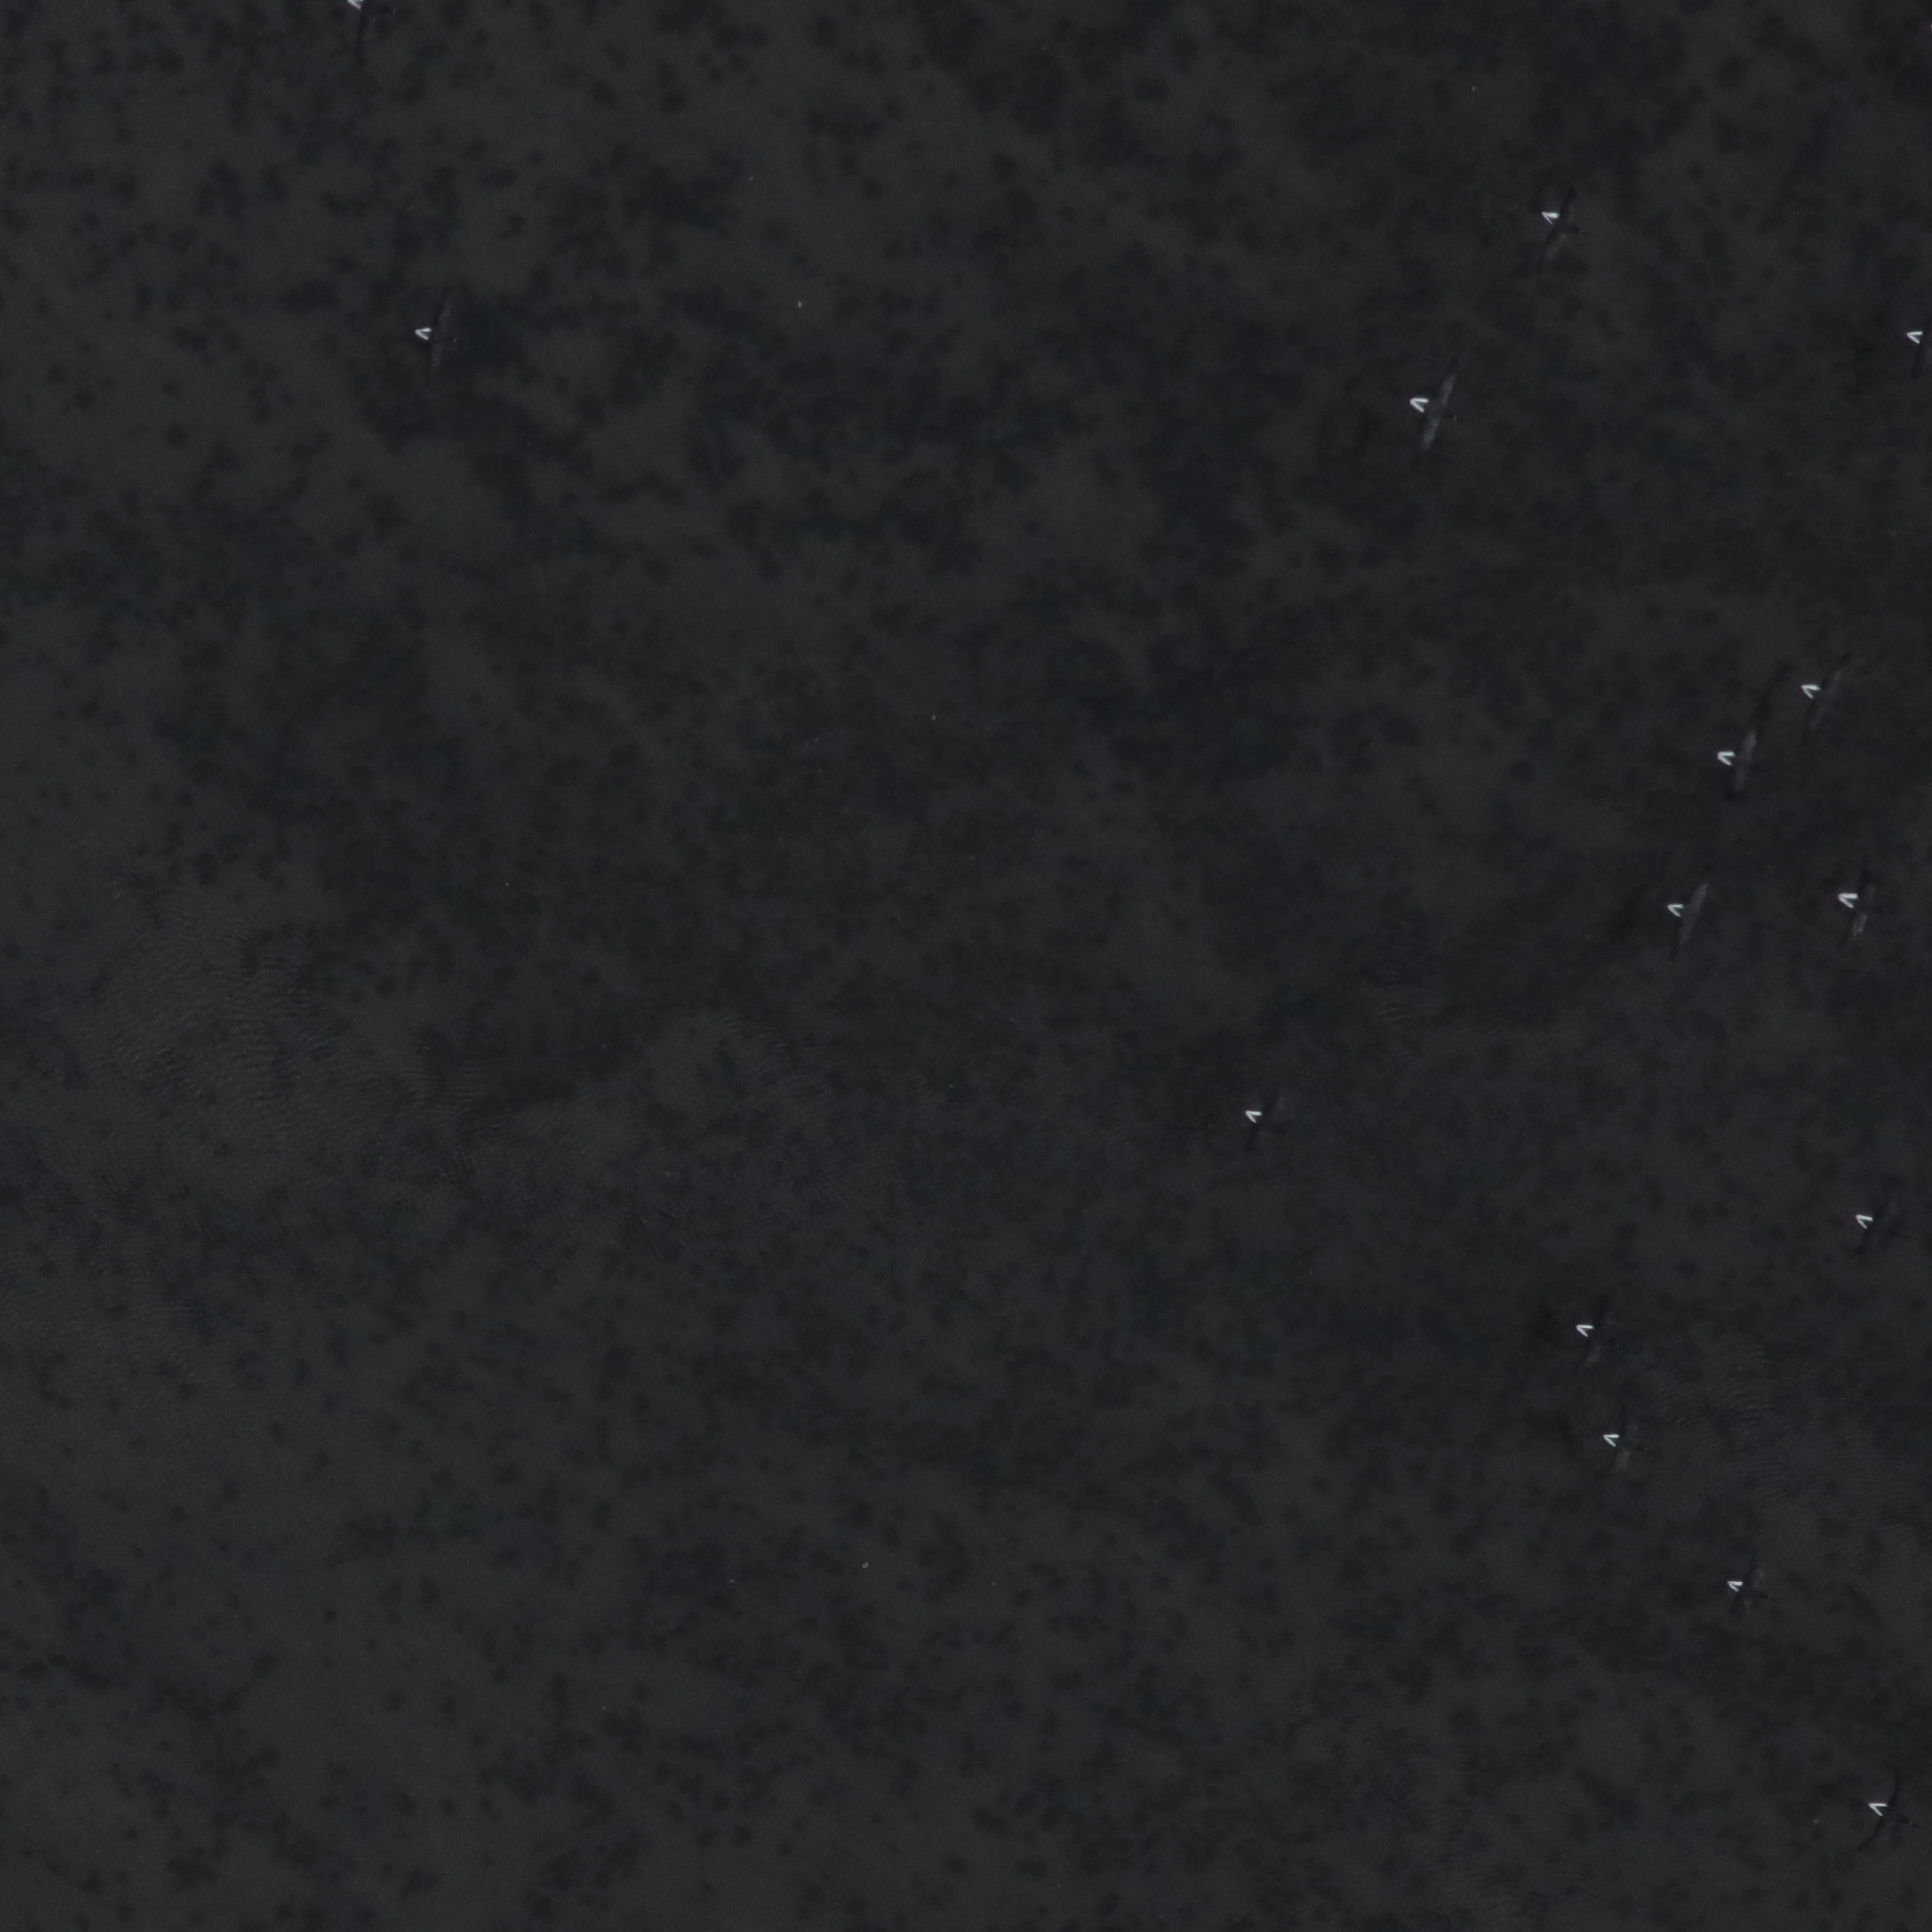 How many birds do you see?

14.